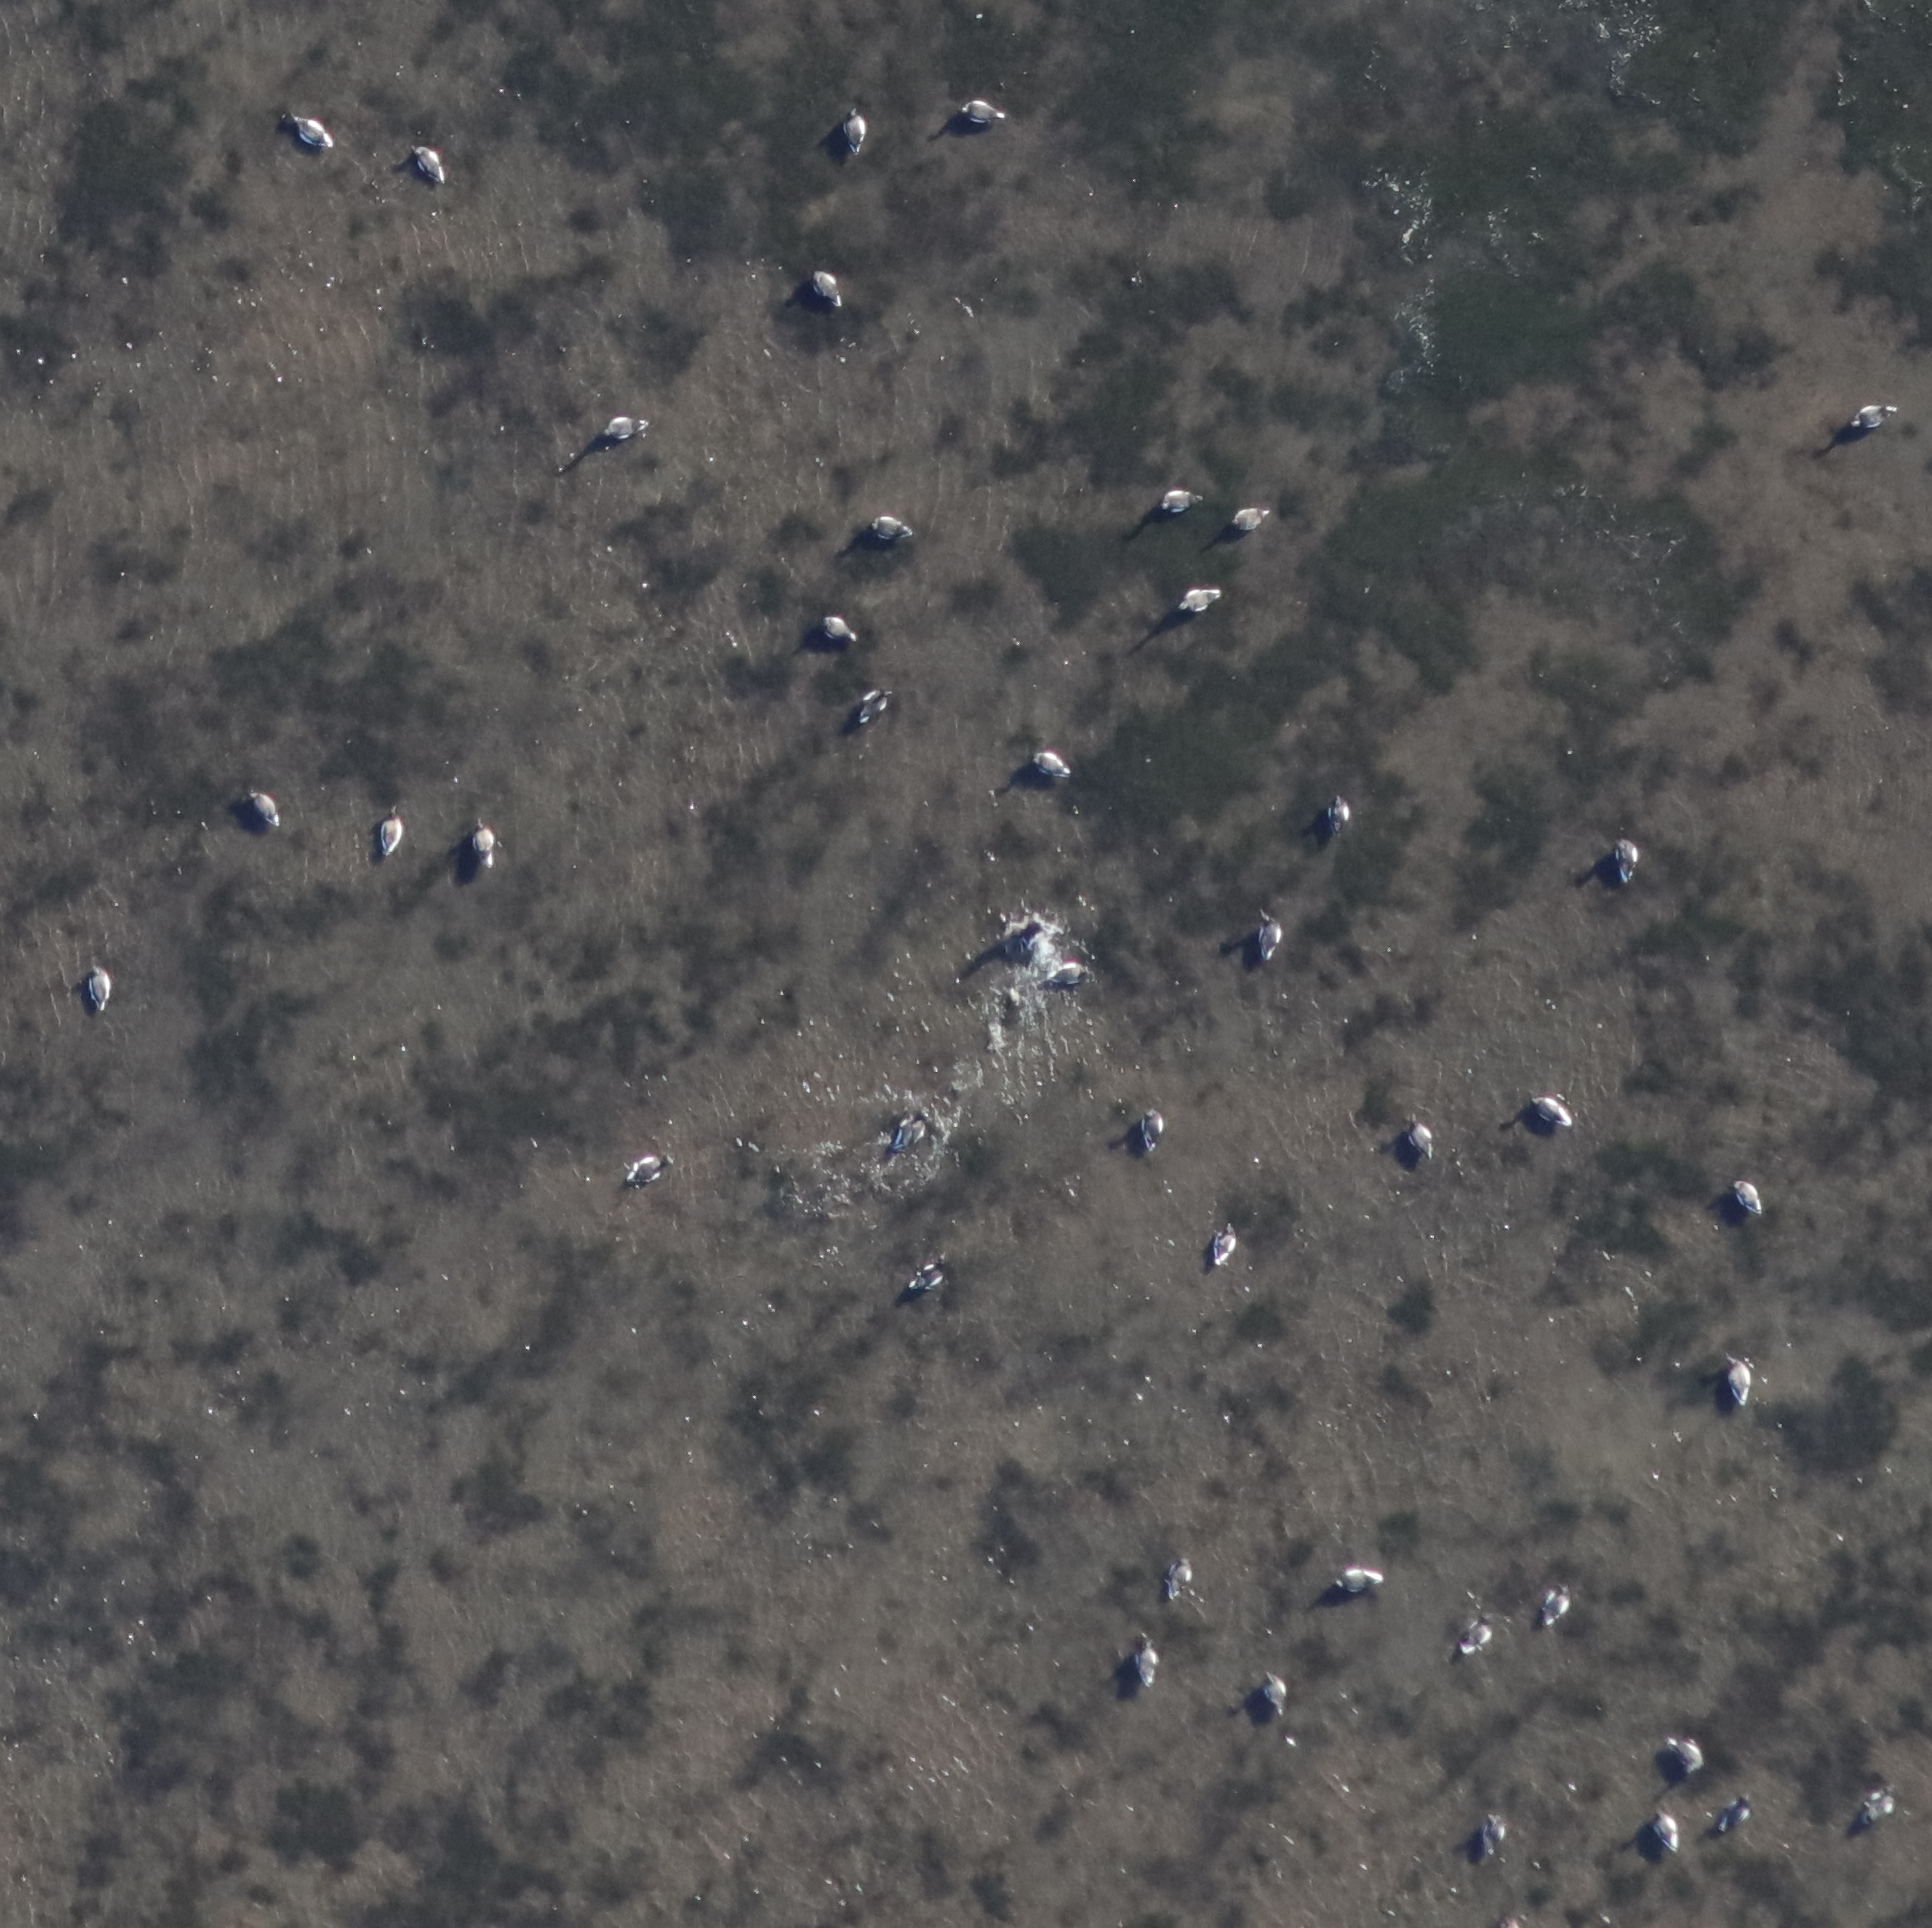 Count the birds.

43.